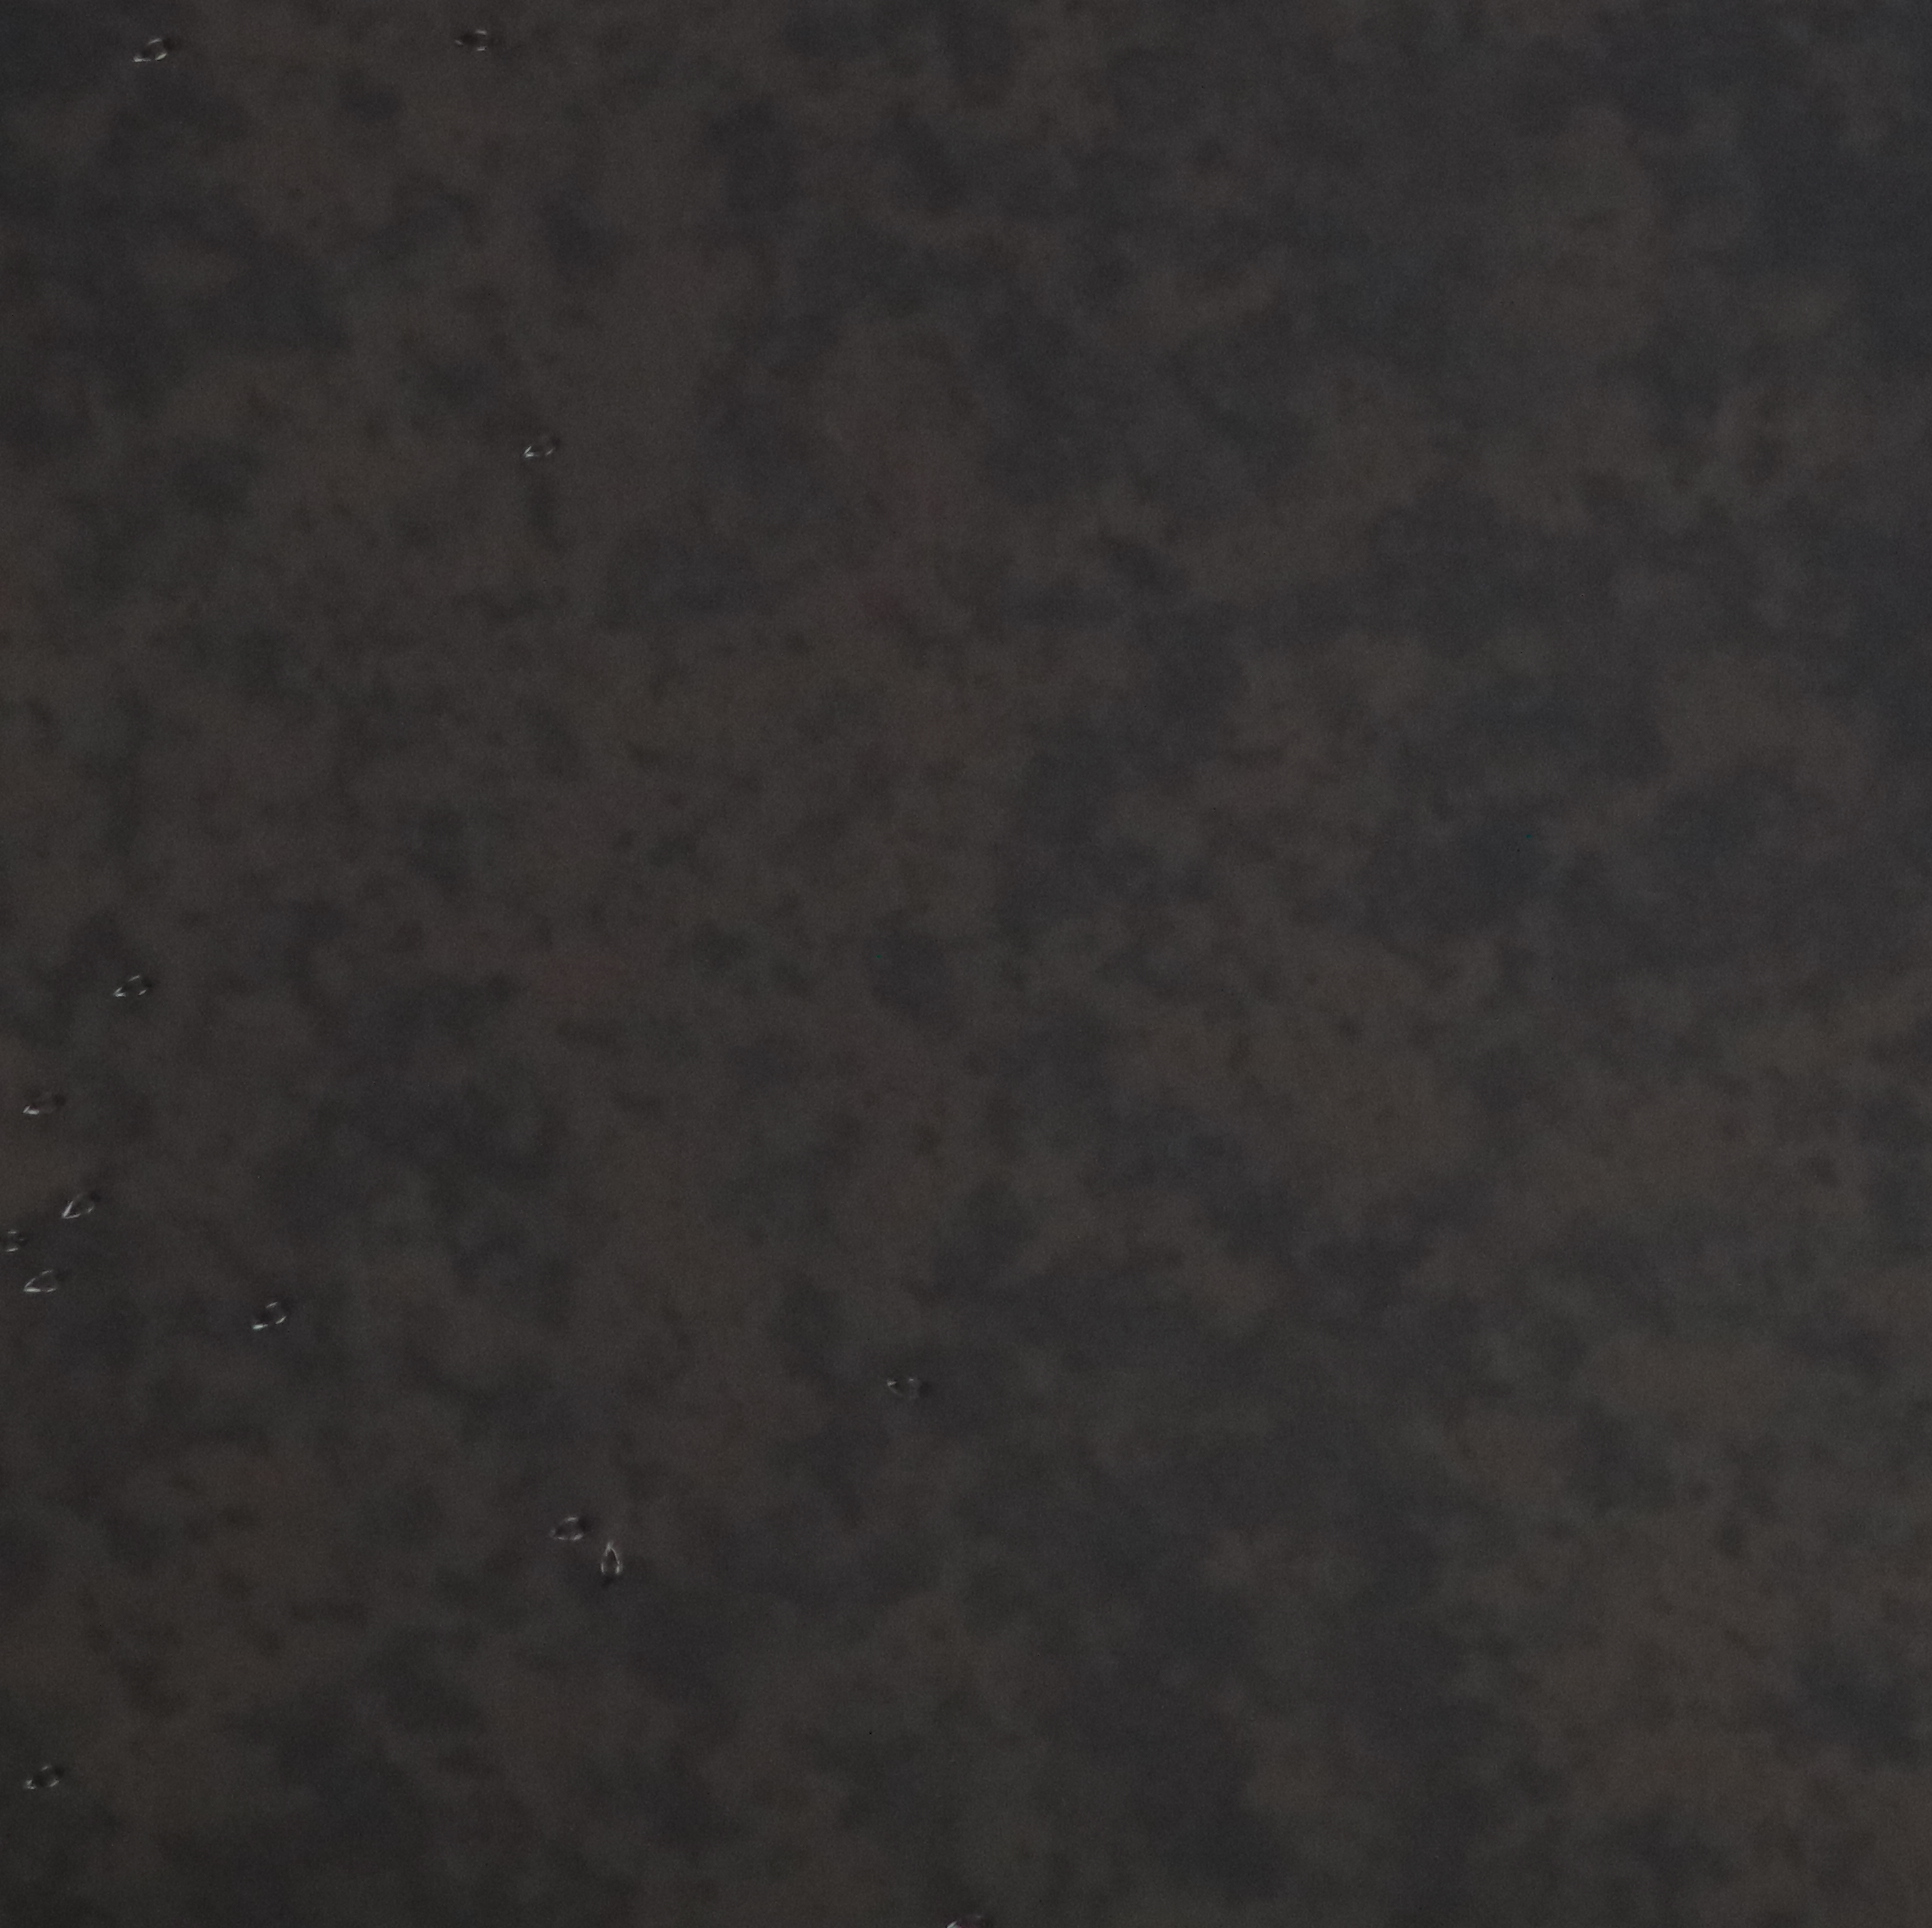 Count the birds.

13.